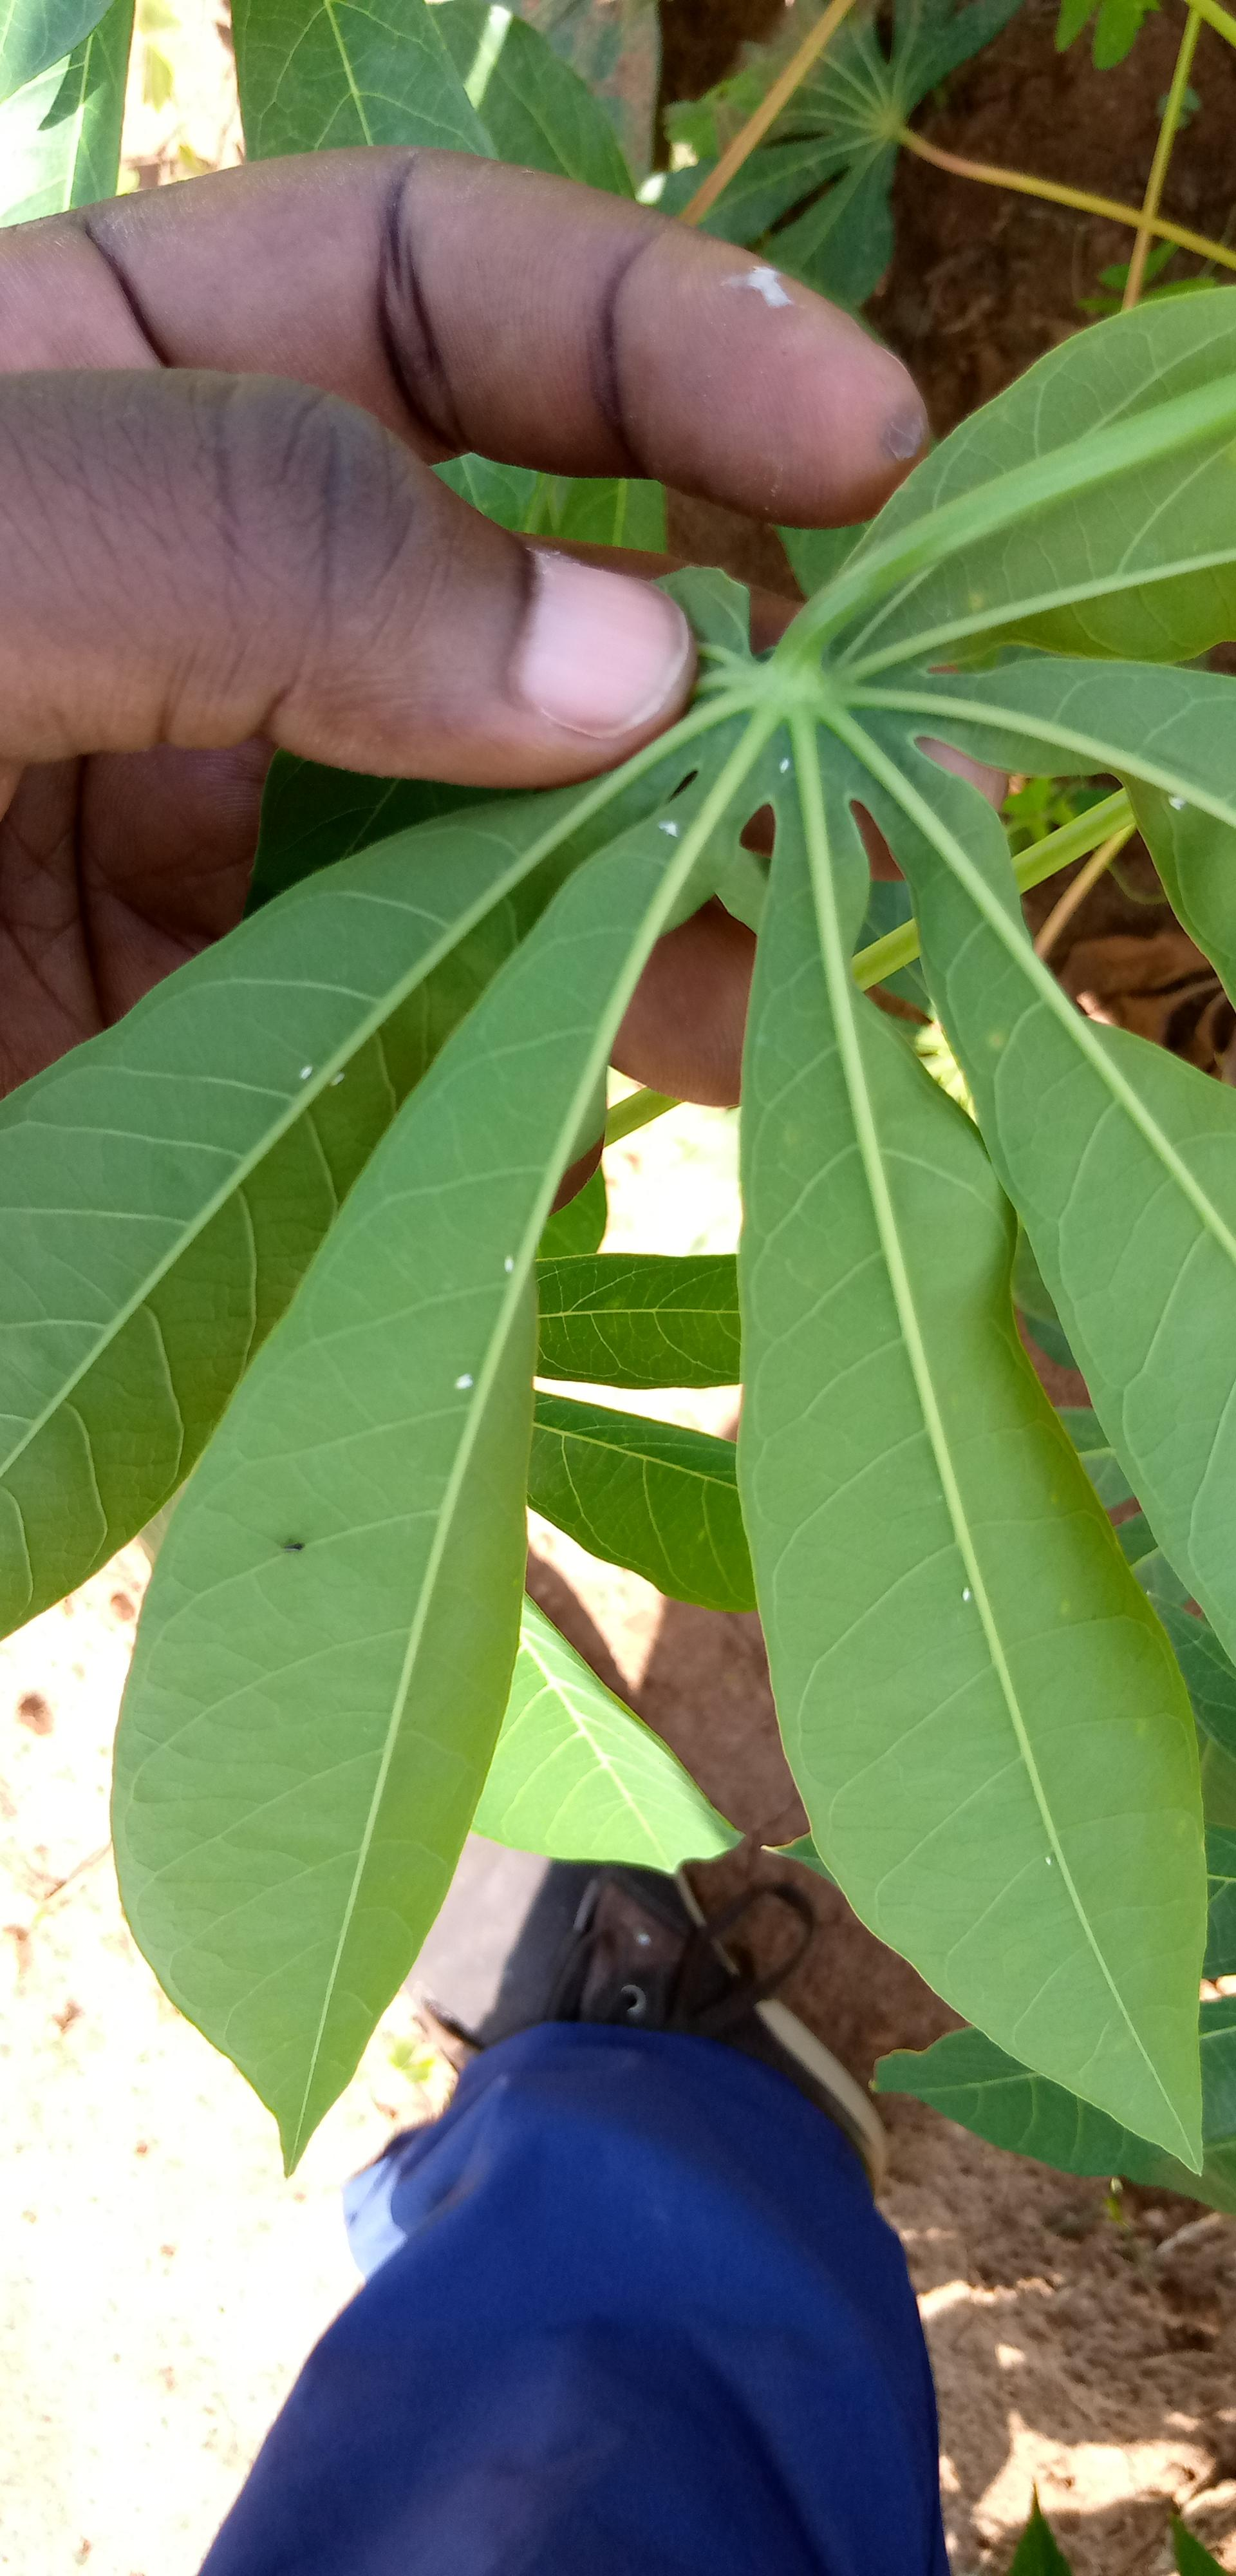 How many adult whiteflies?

9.